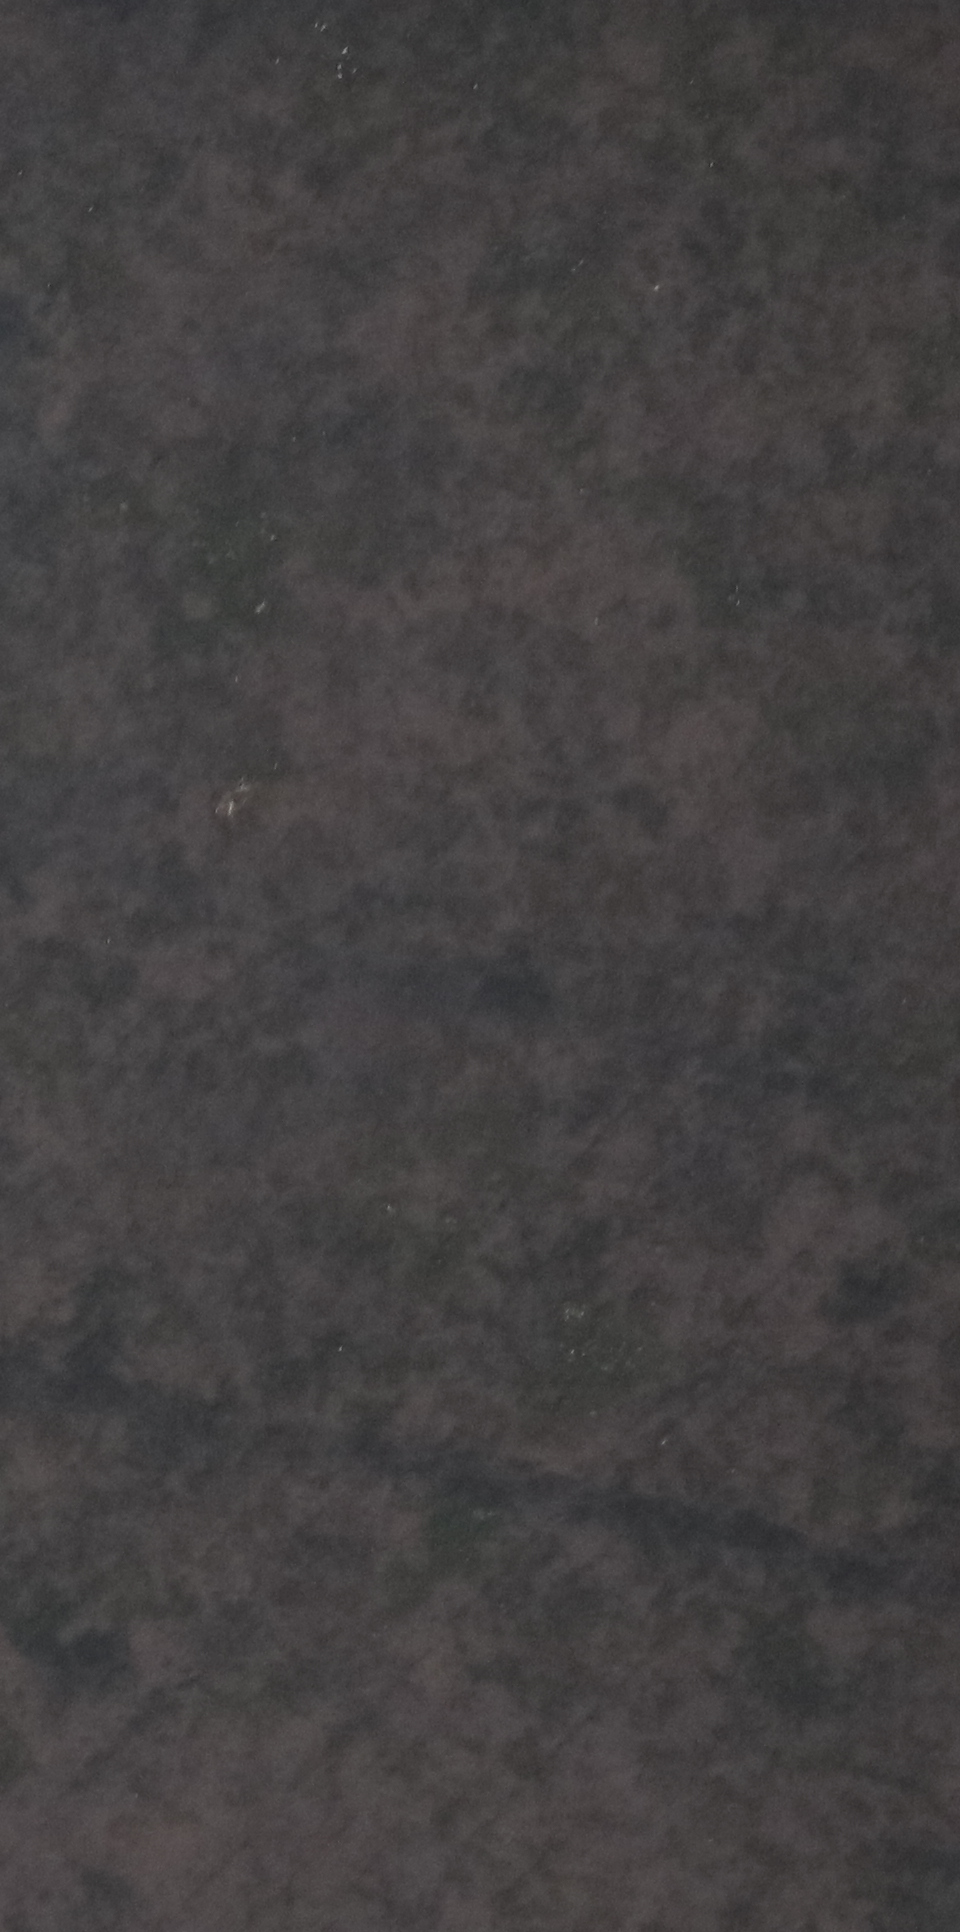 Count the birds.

0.